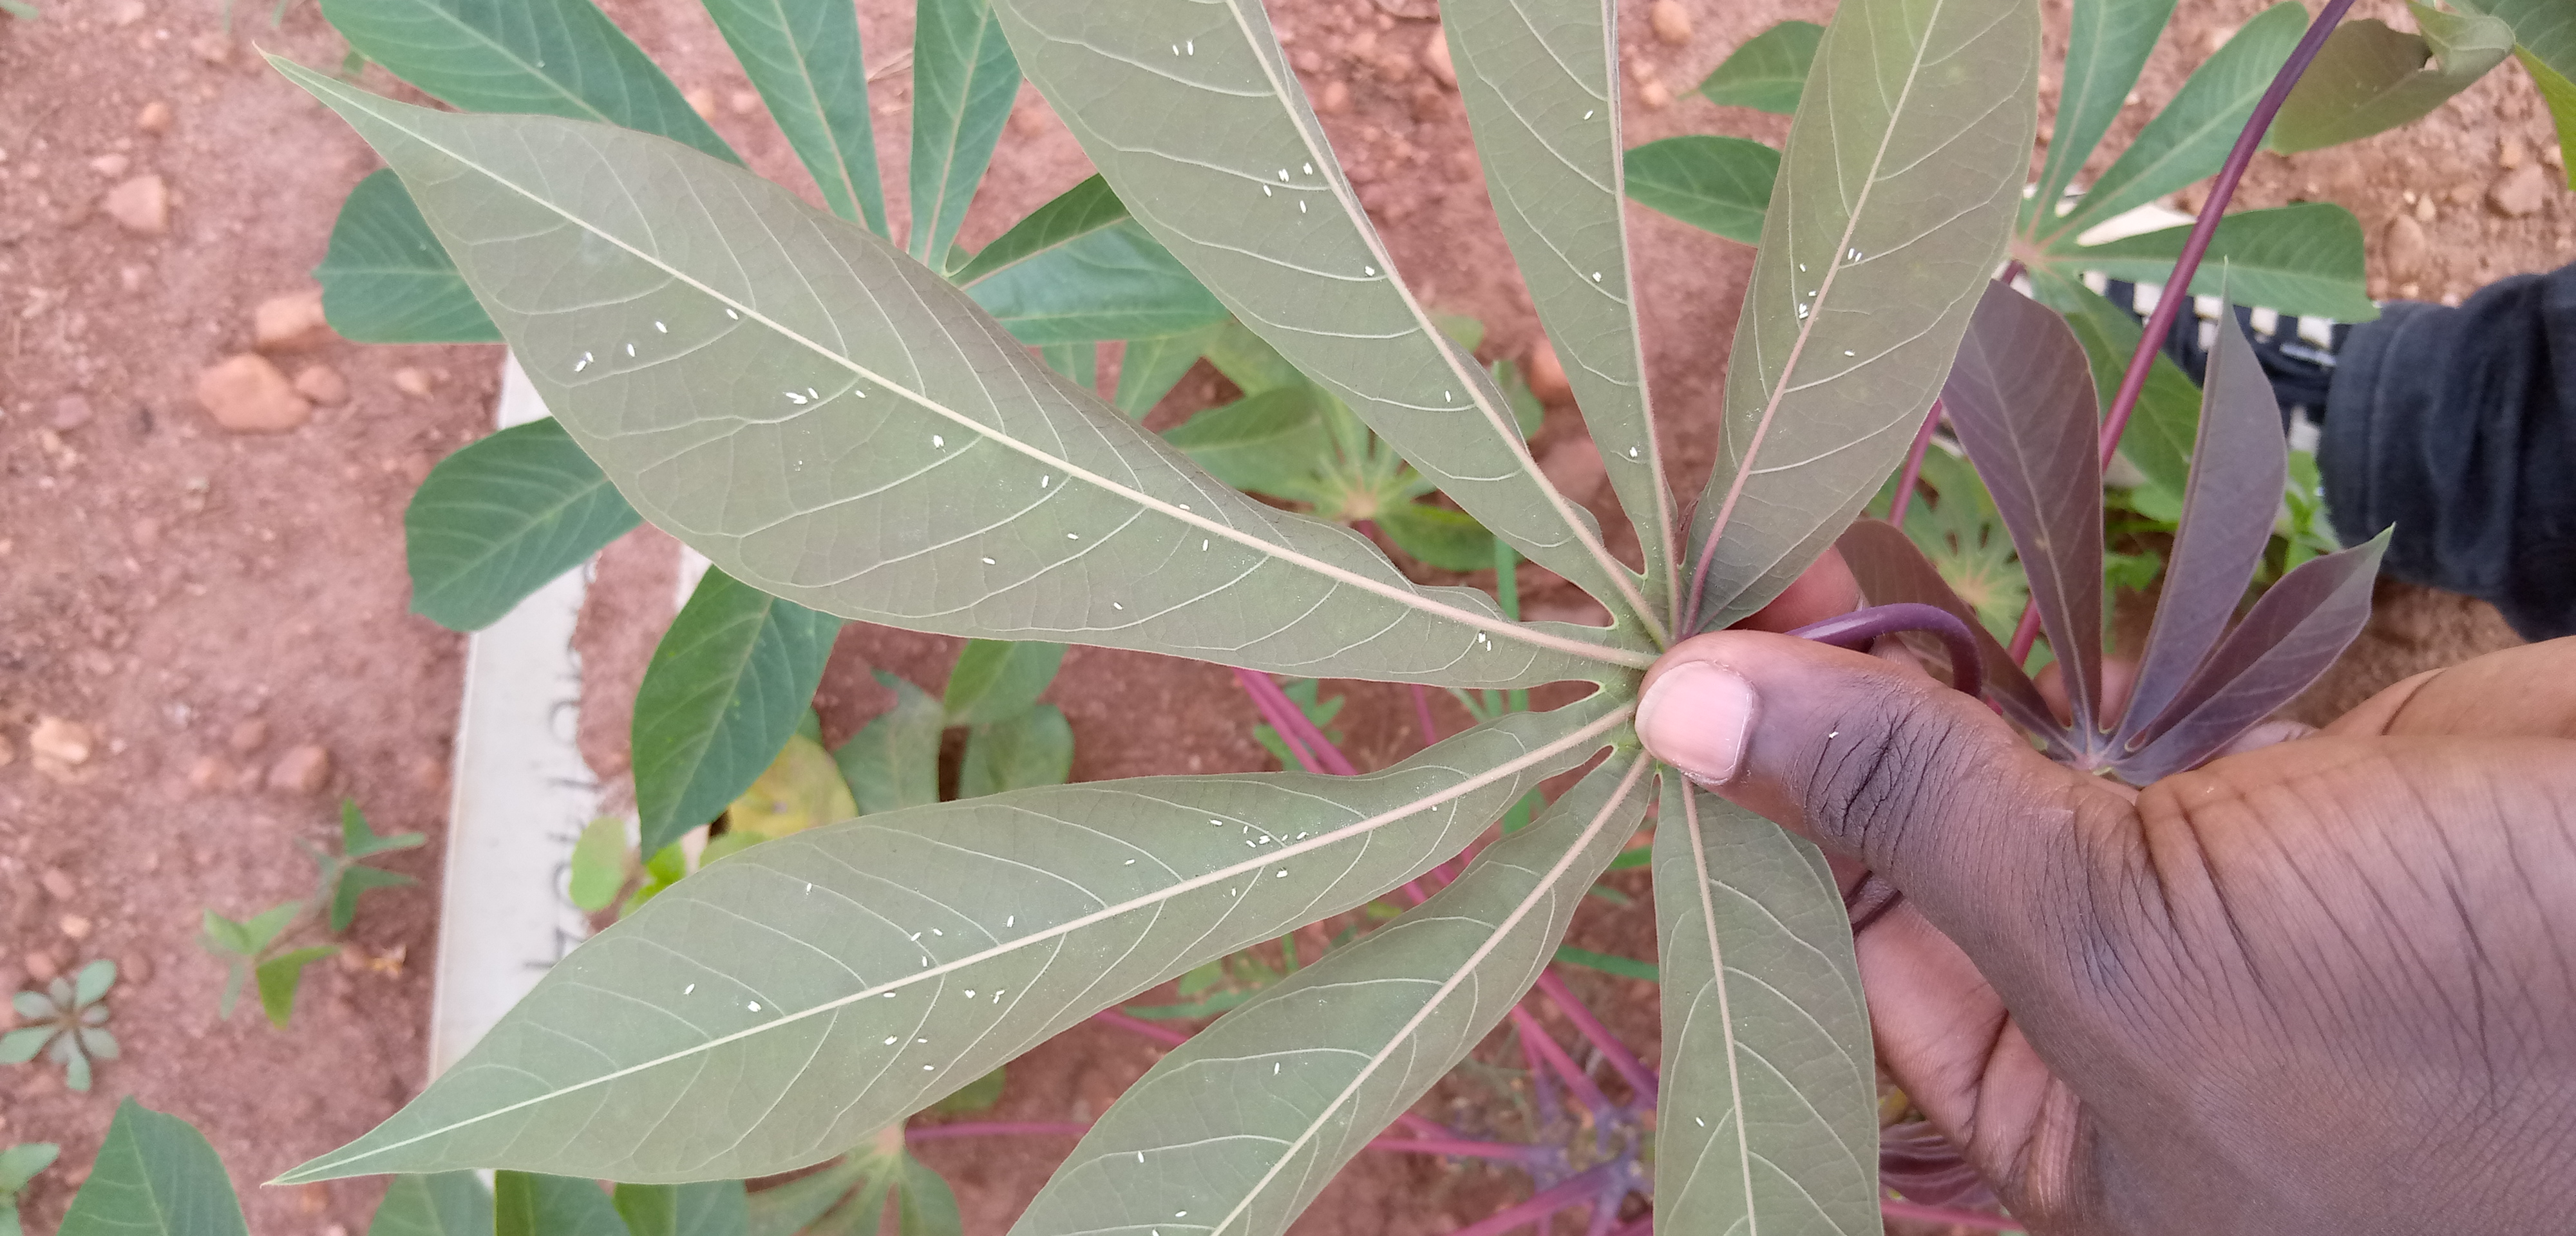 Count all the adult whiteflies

74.